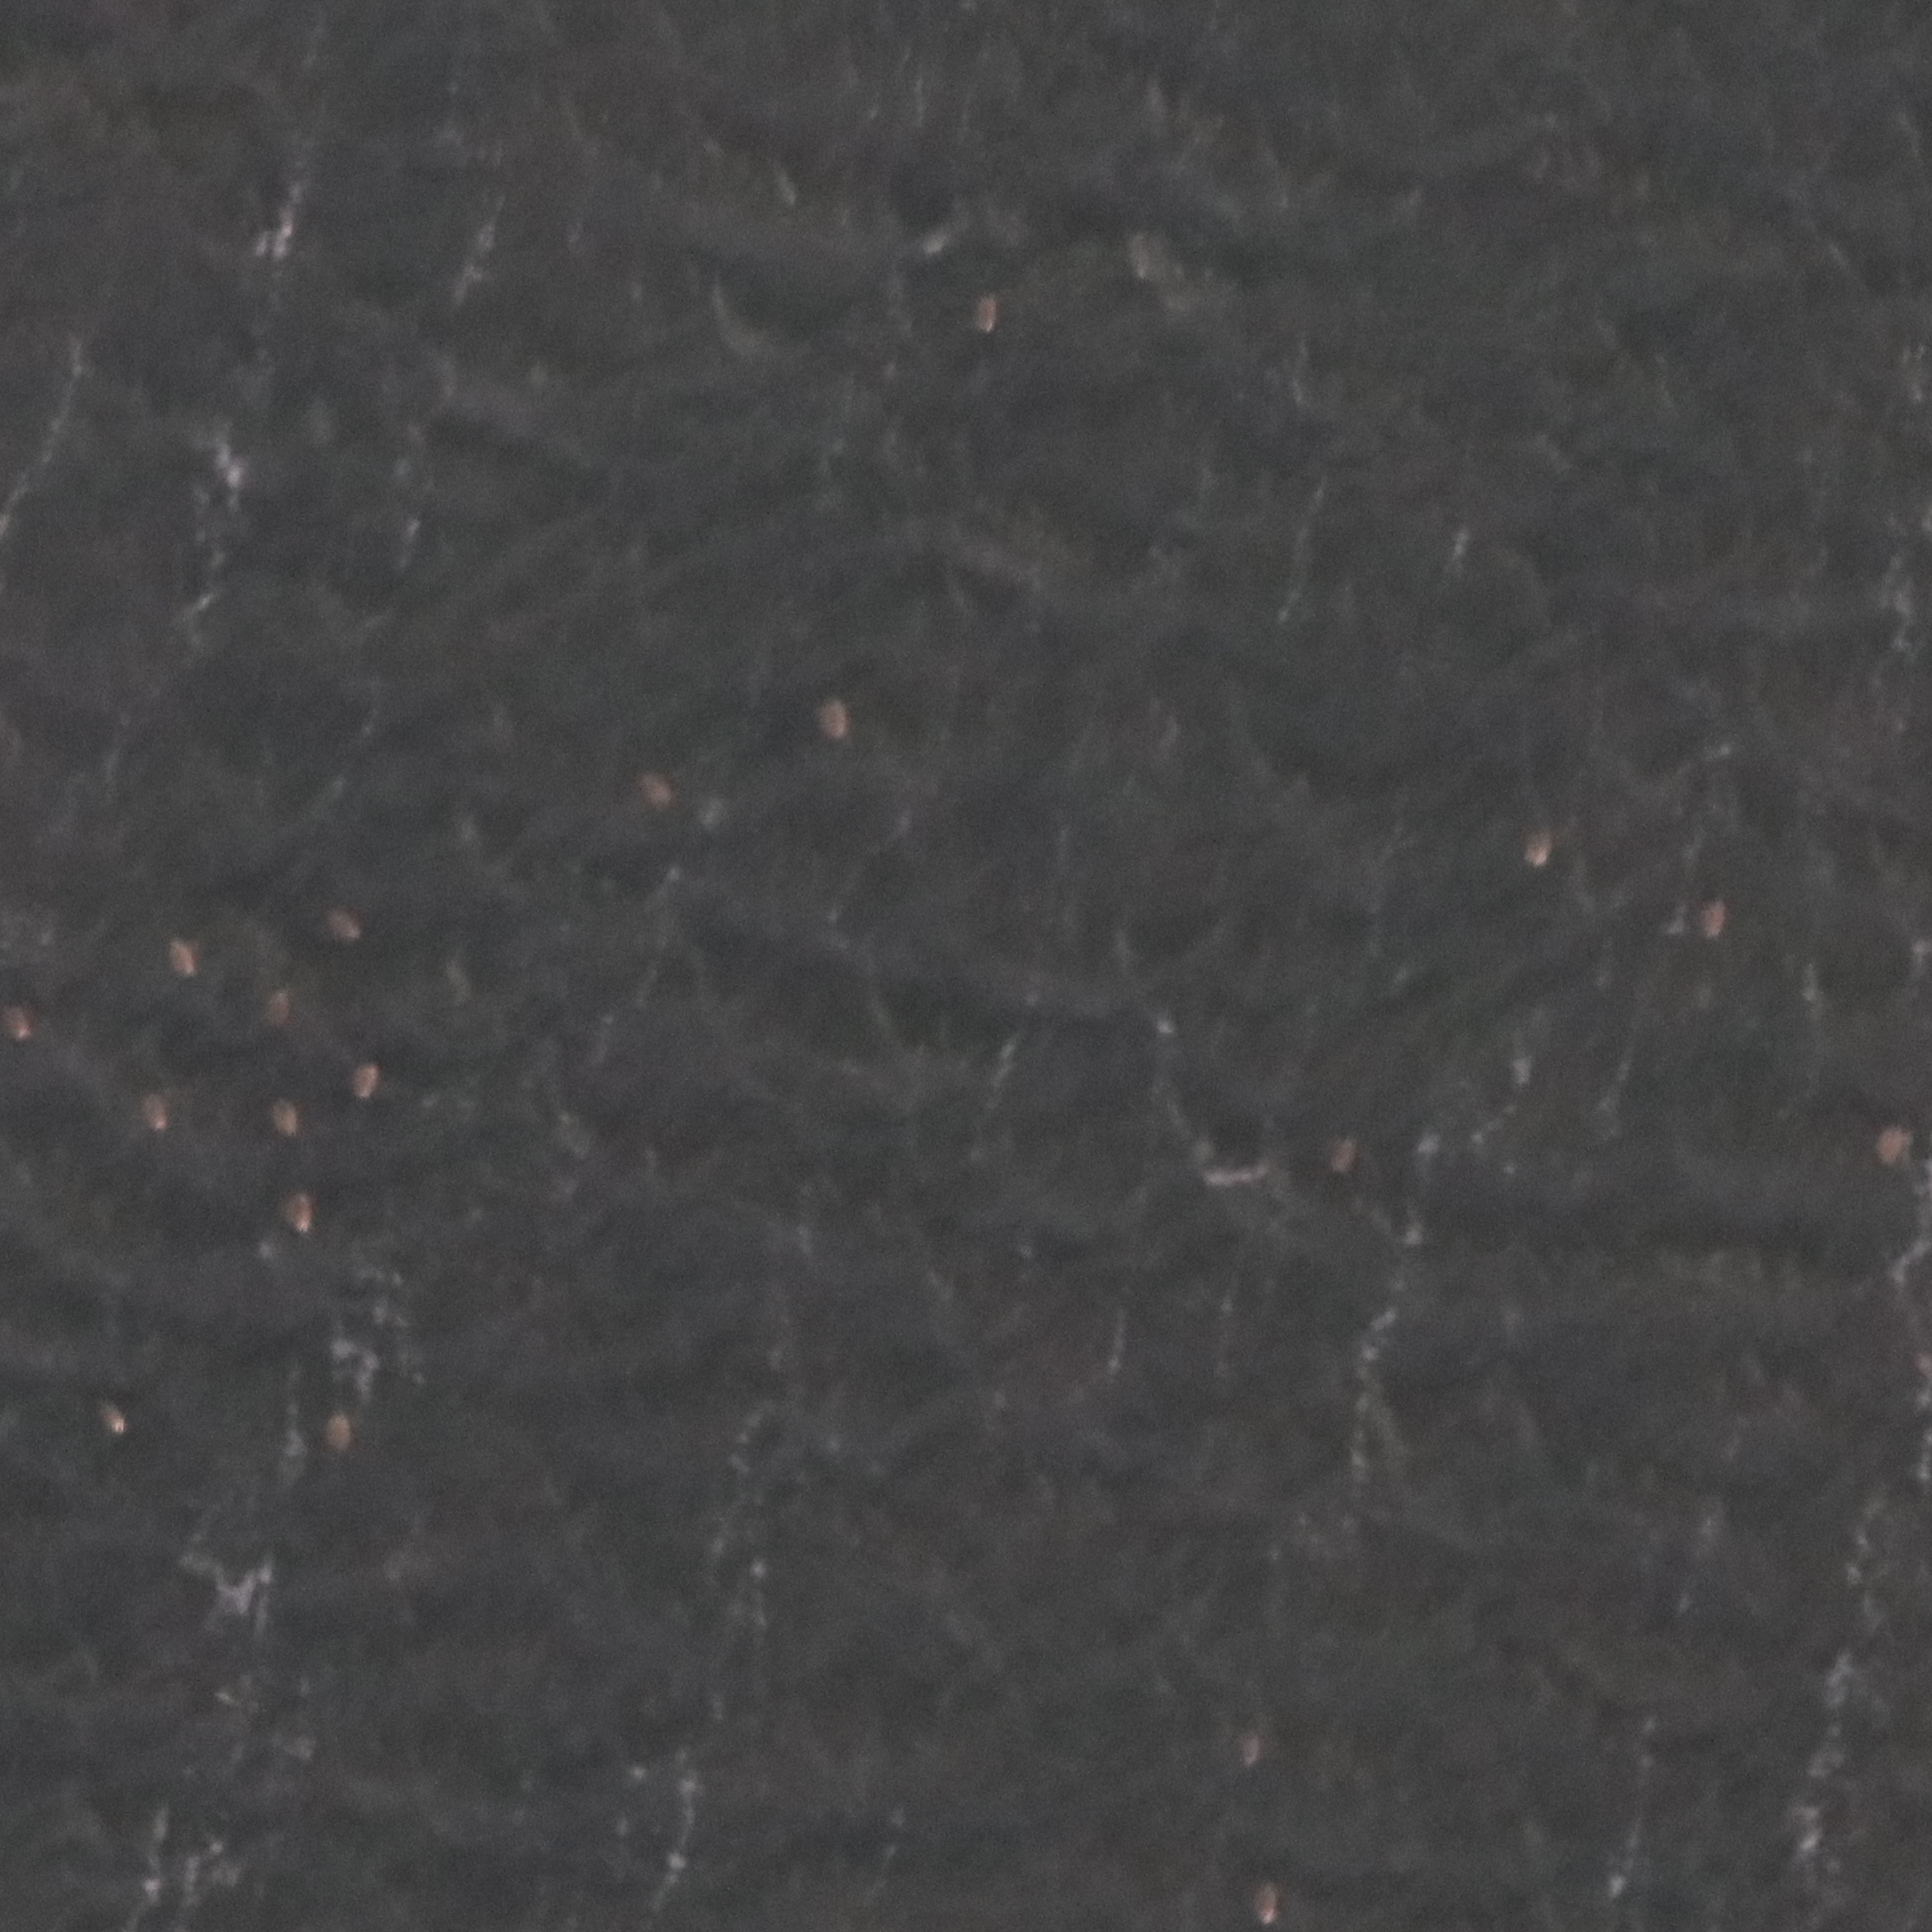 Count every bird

18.